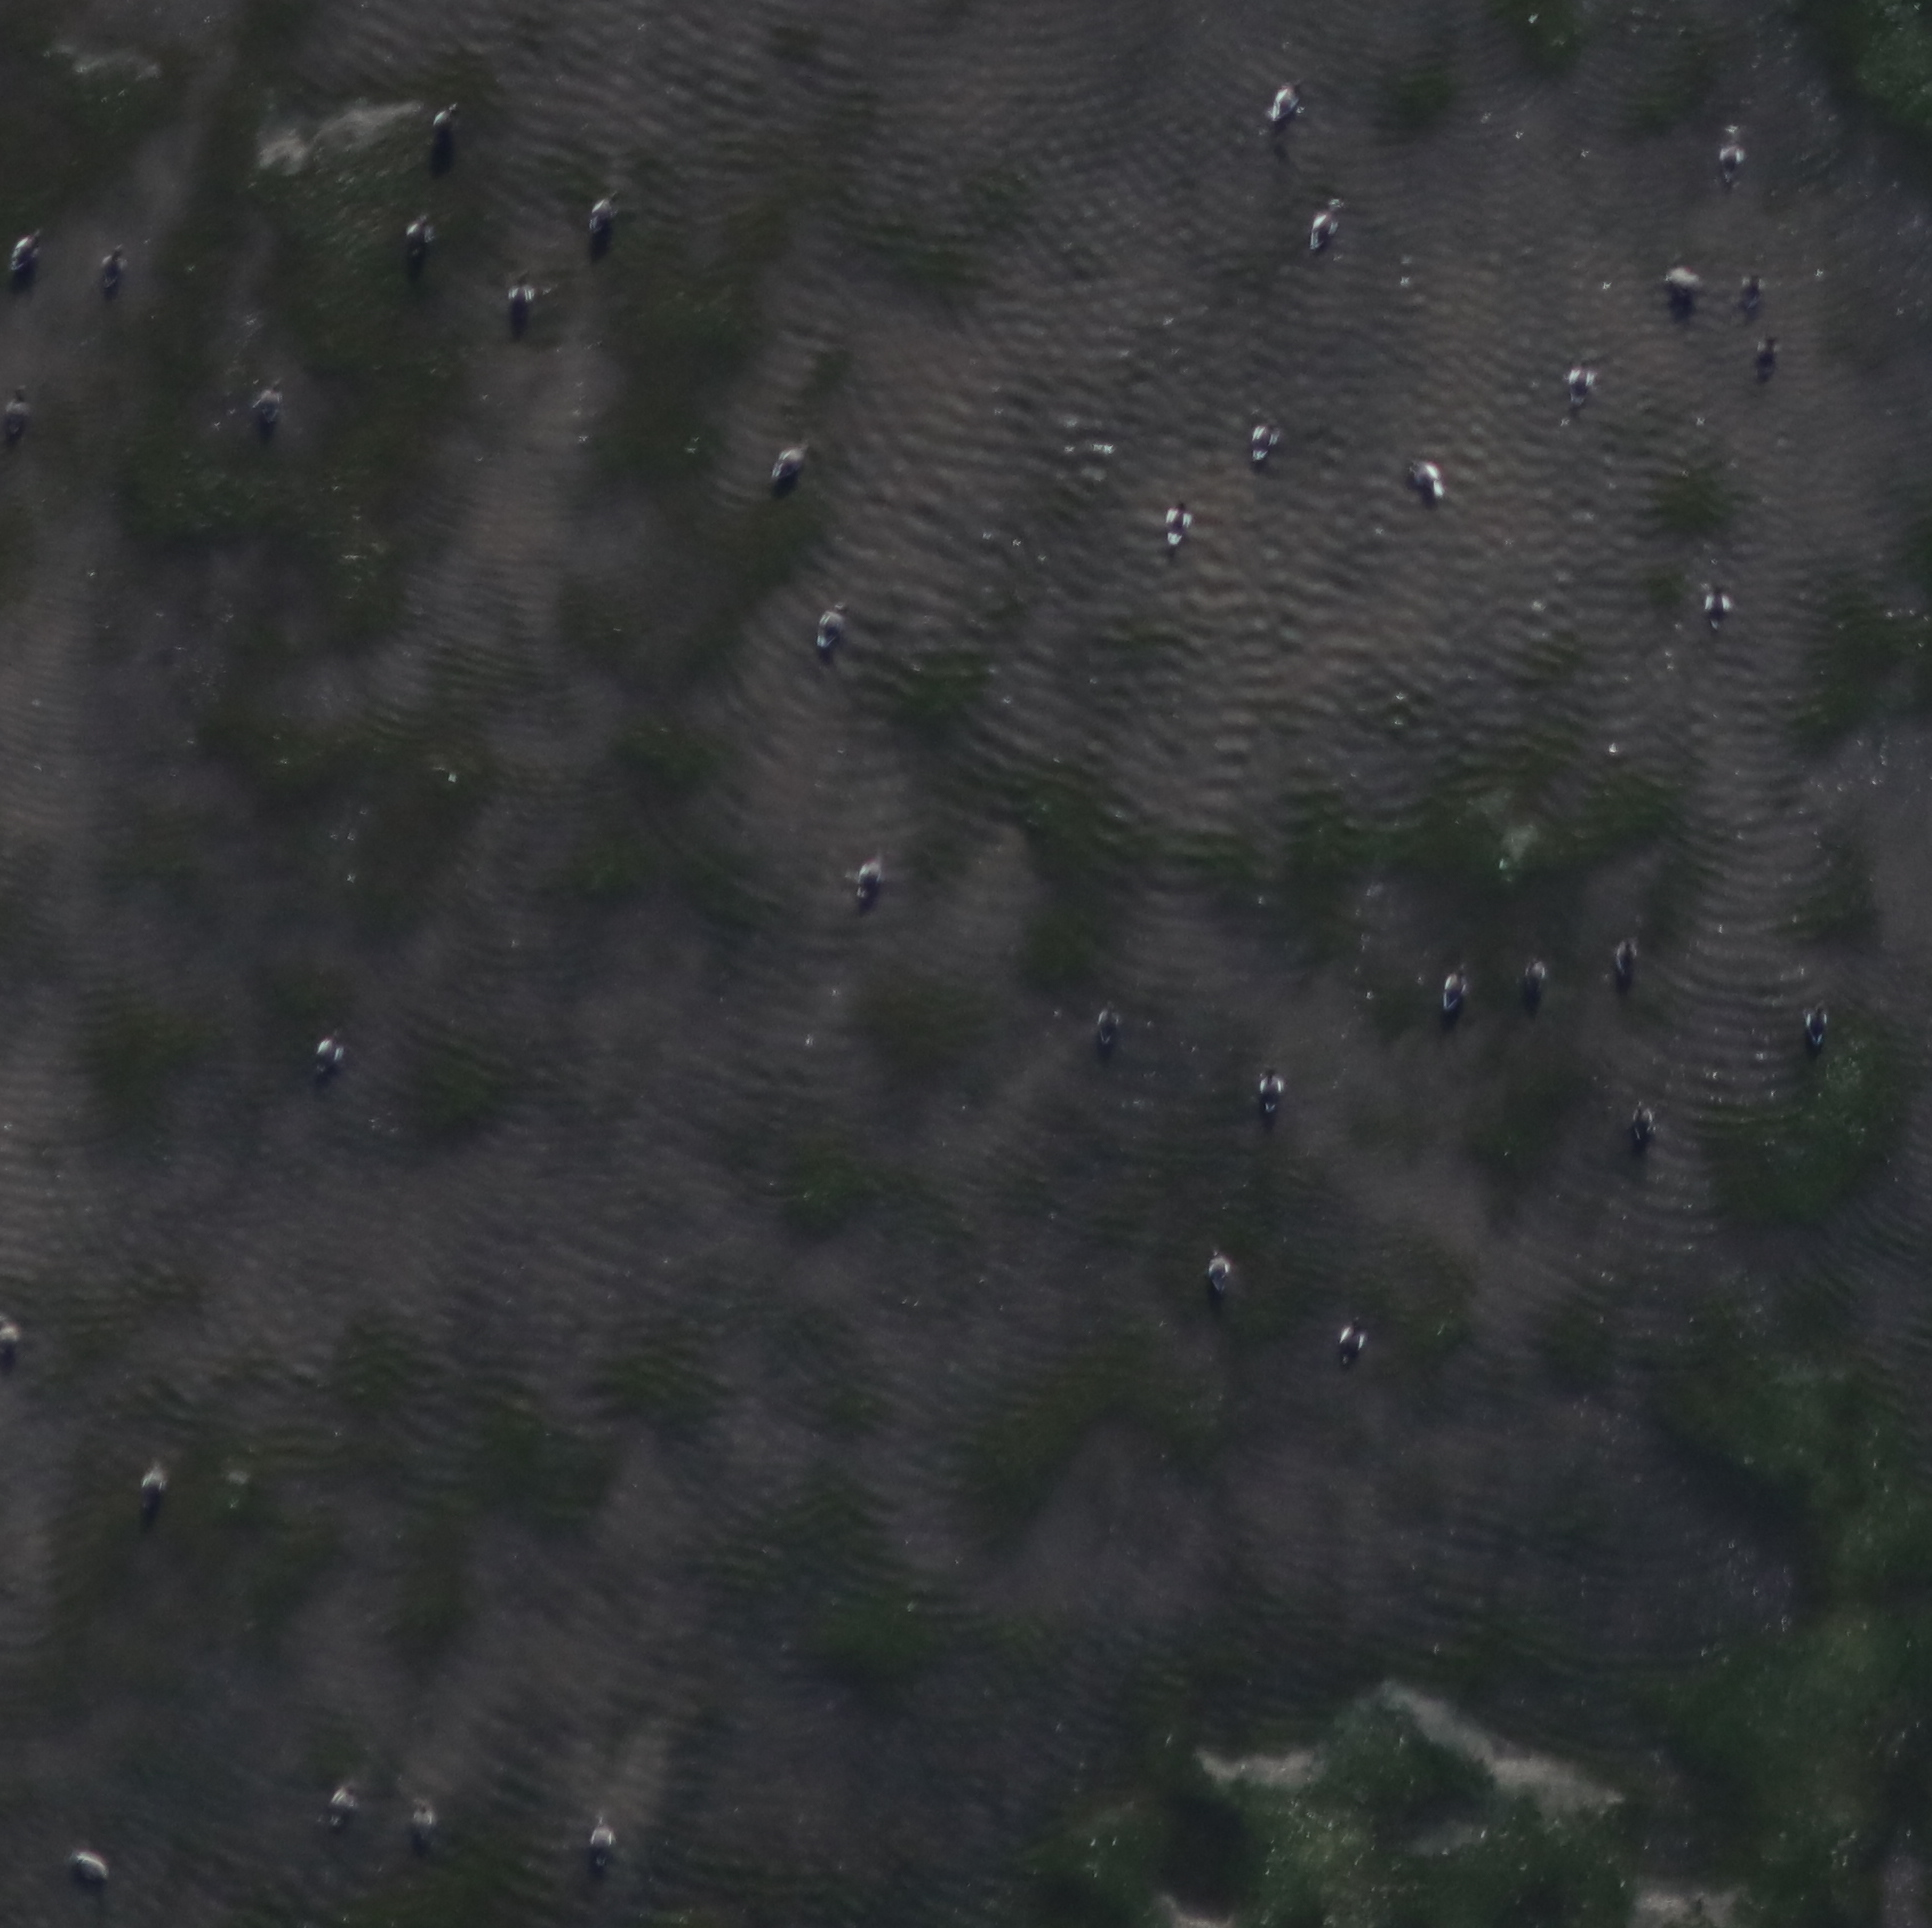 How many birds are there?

38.